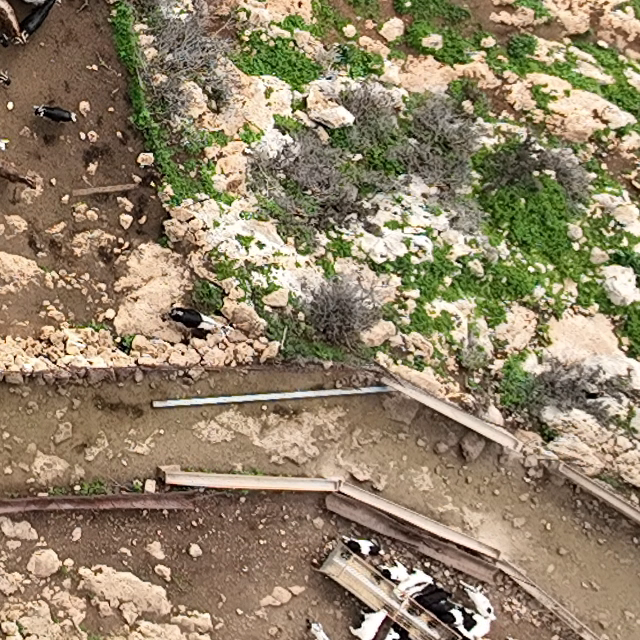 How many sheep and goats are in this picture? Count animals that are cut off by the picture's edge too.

21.